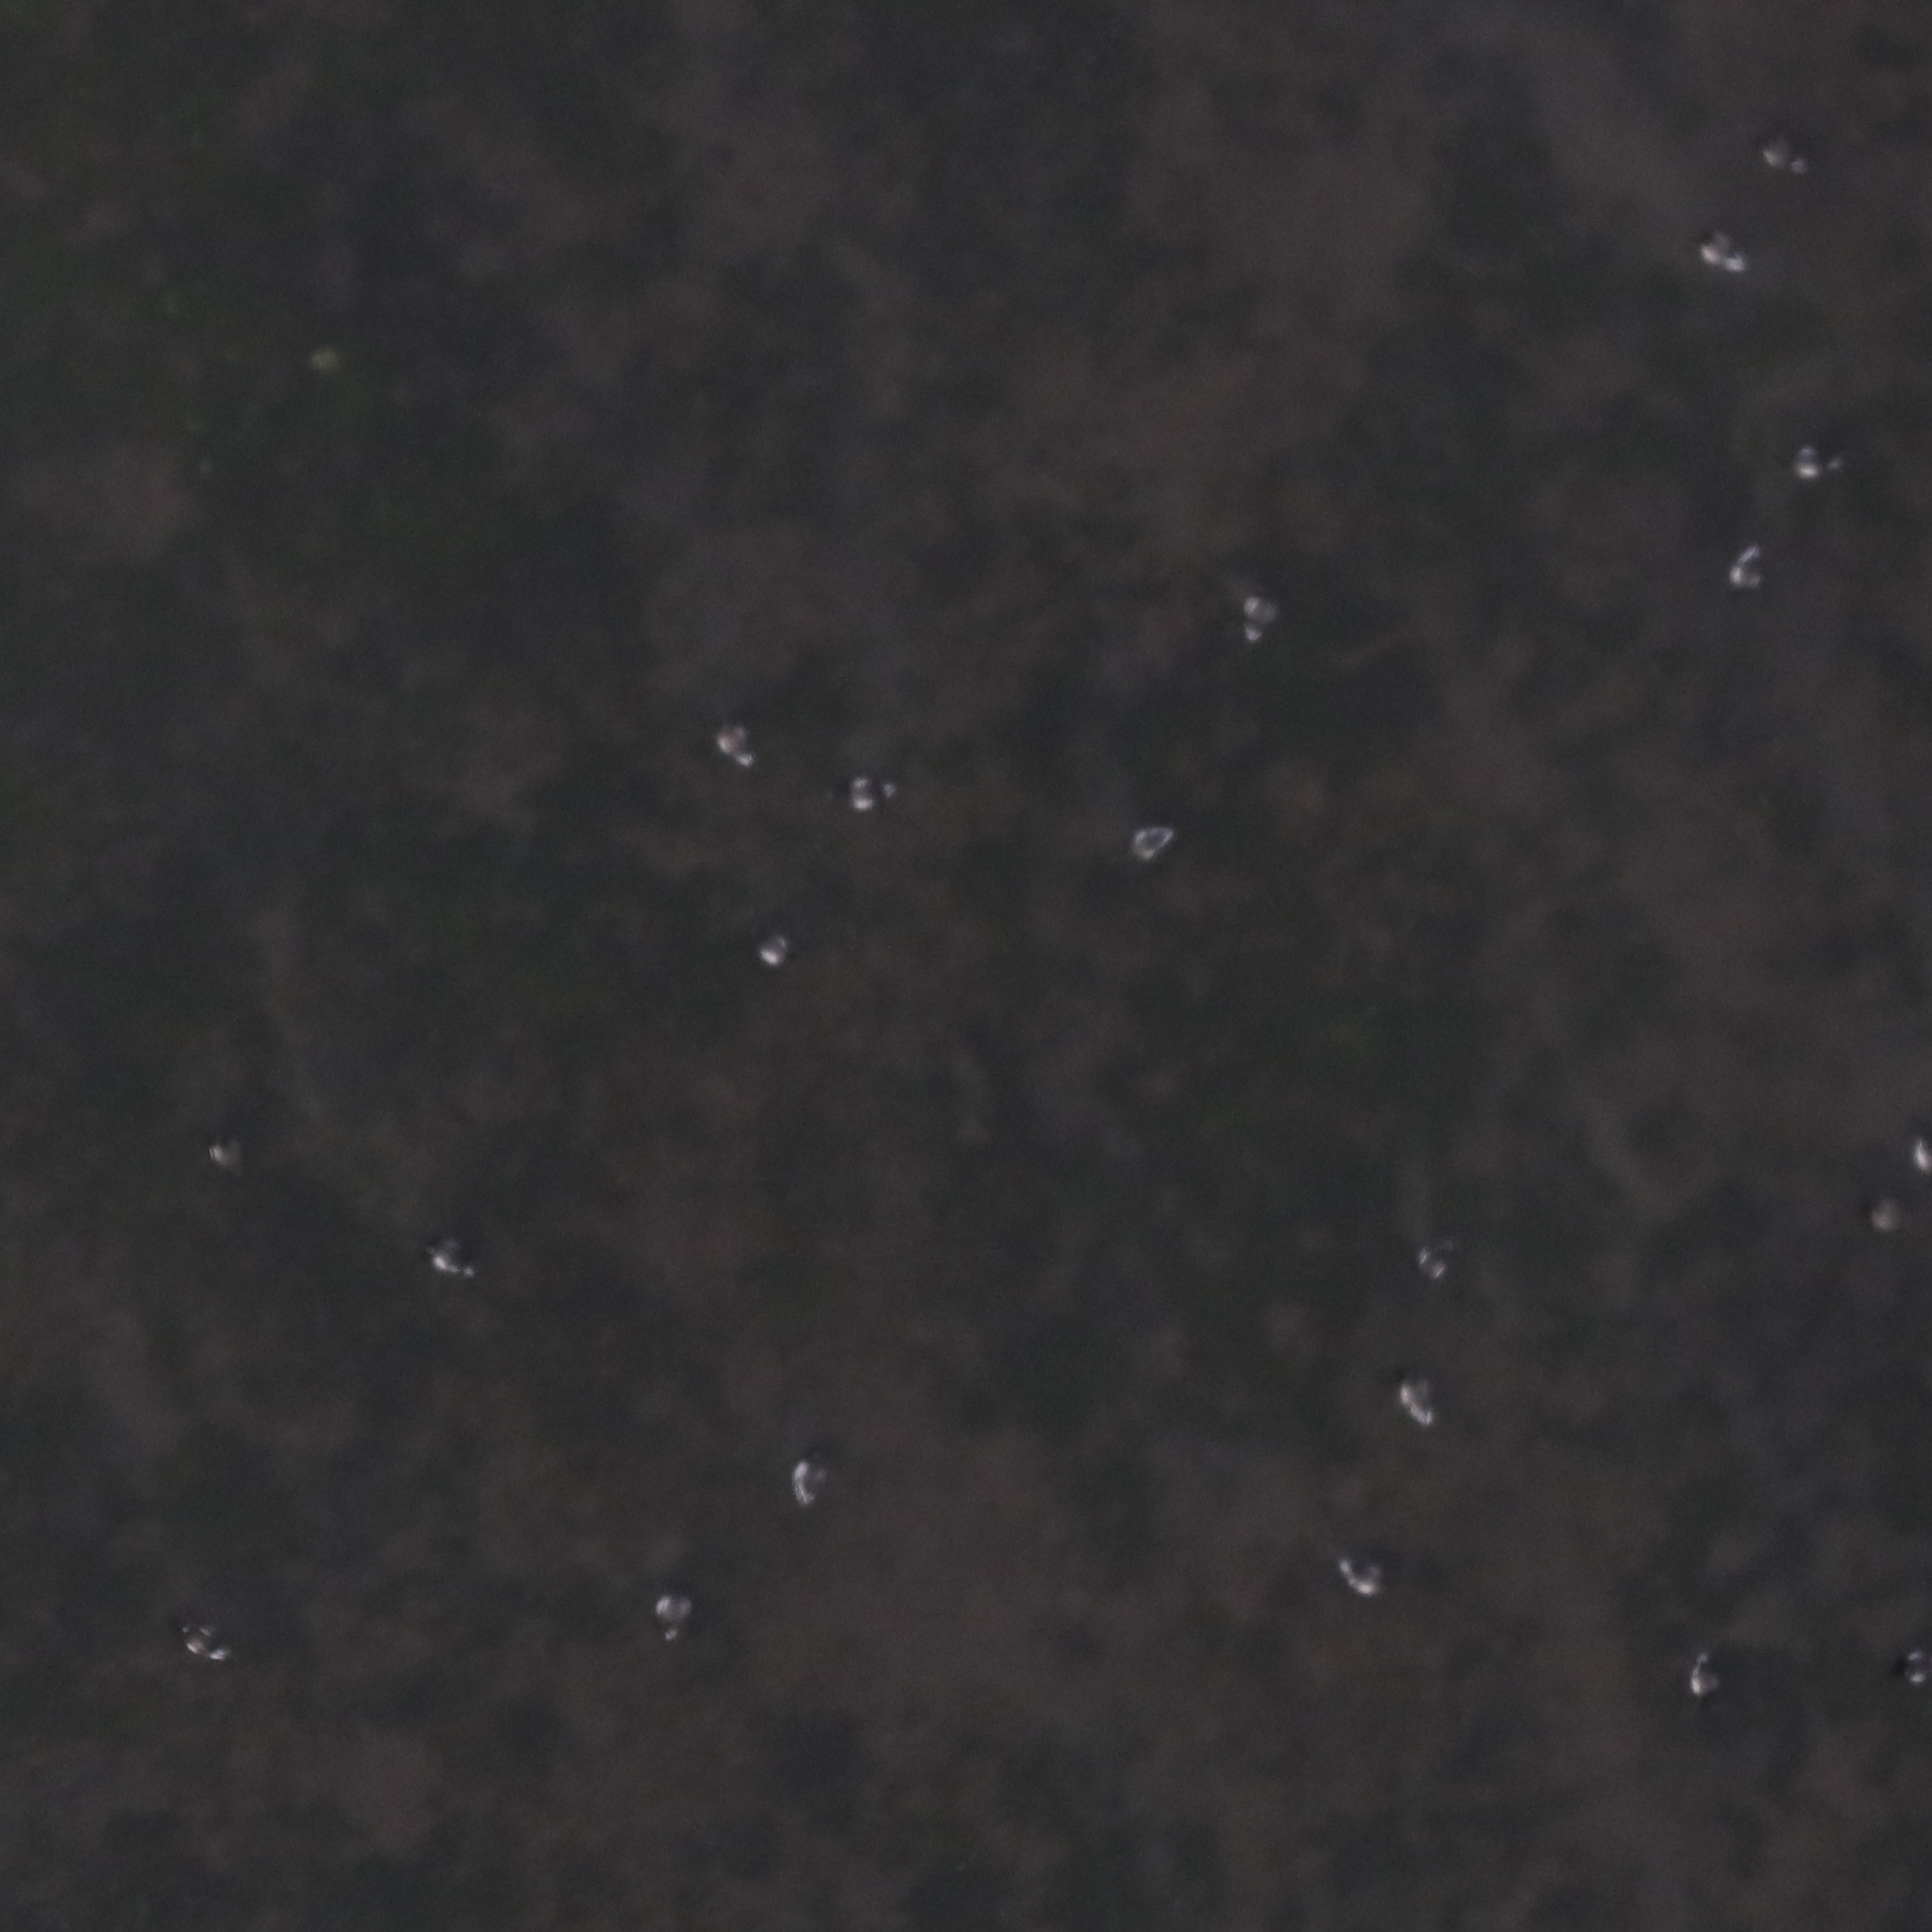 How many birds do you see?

21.